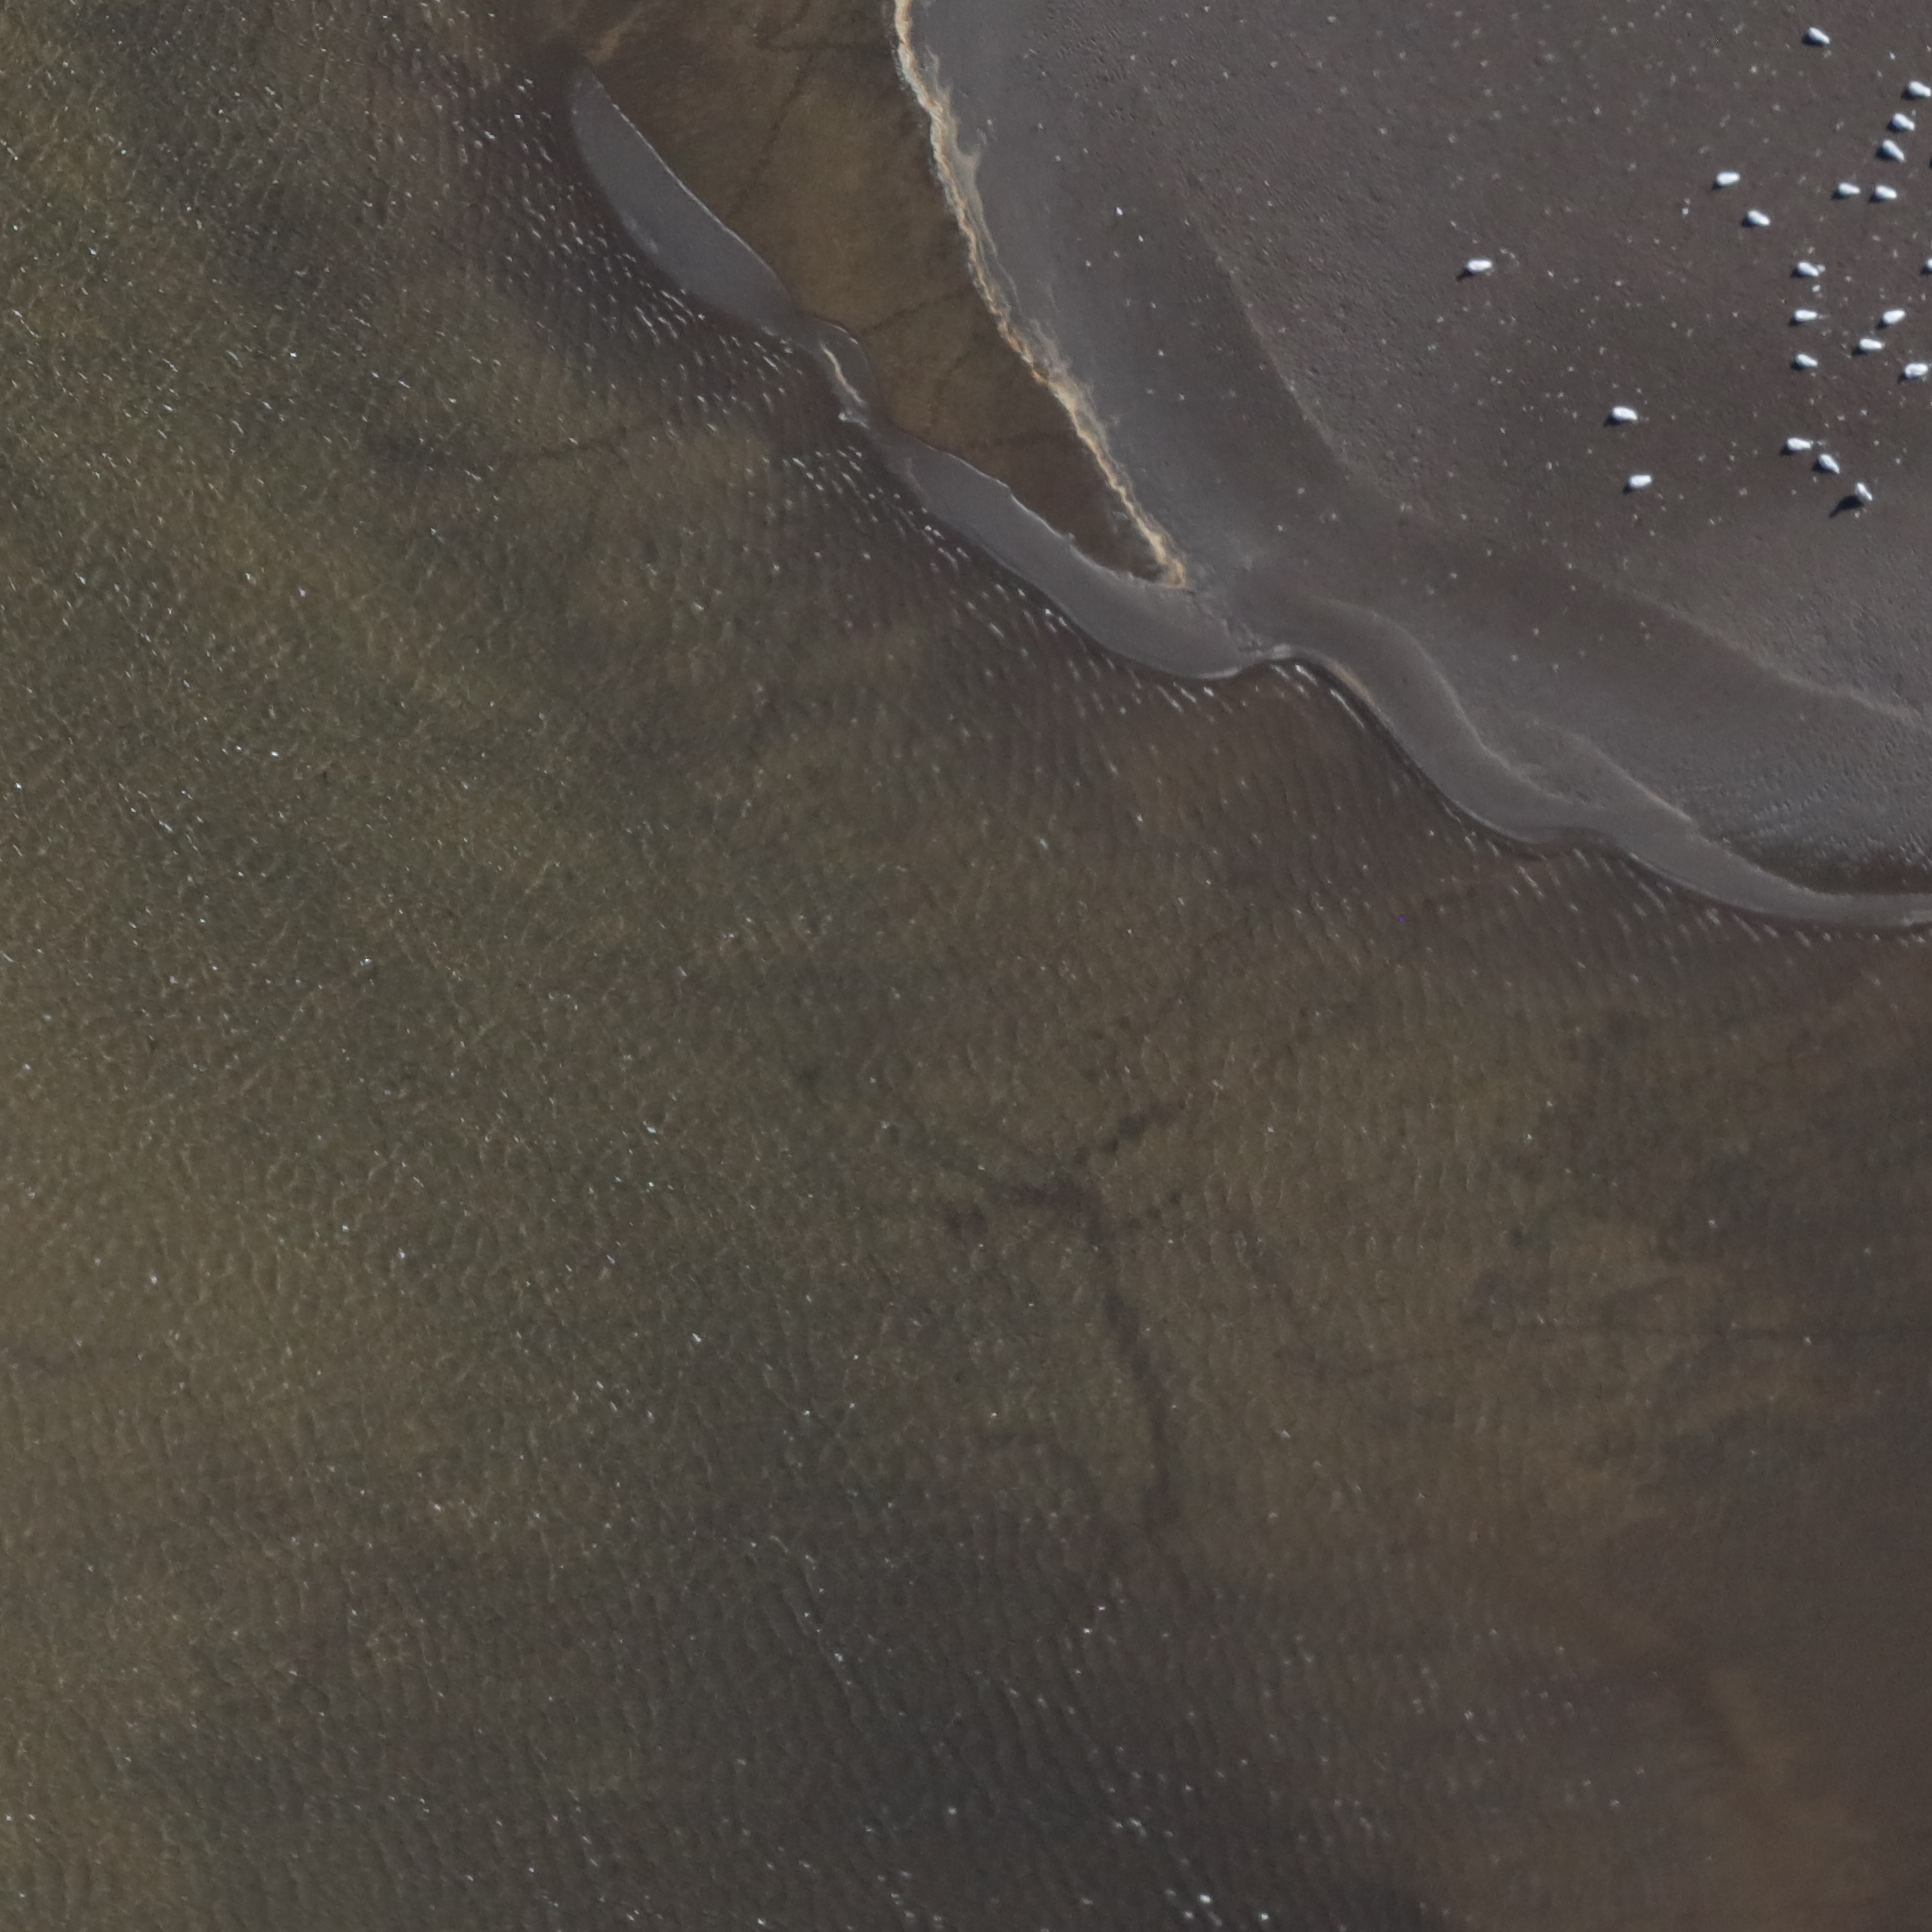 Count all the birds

21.